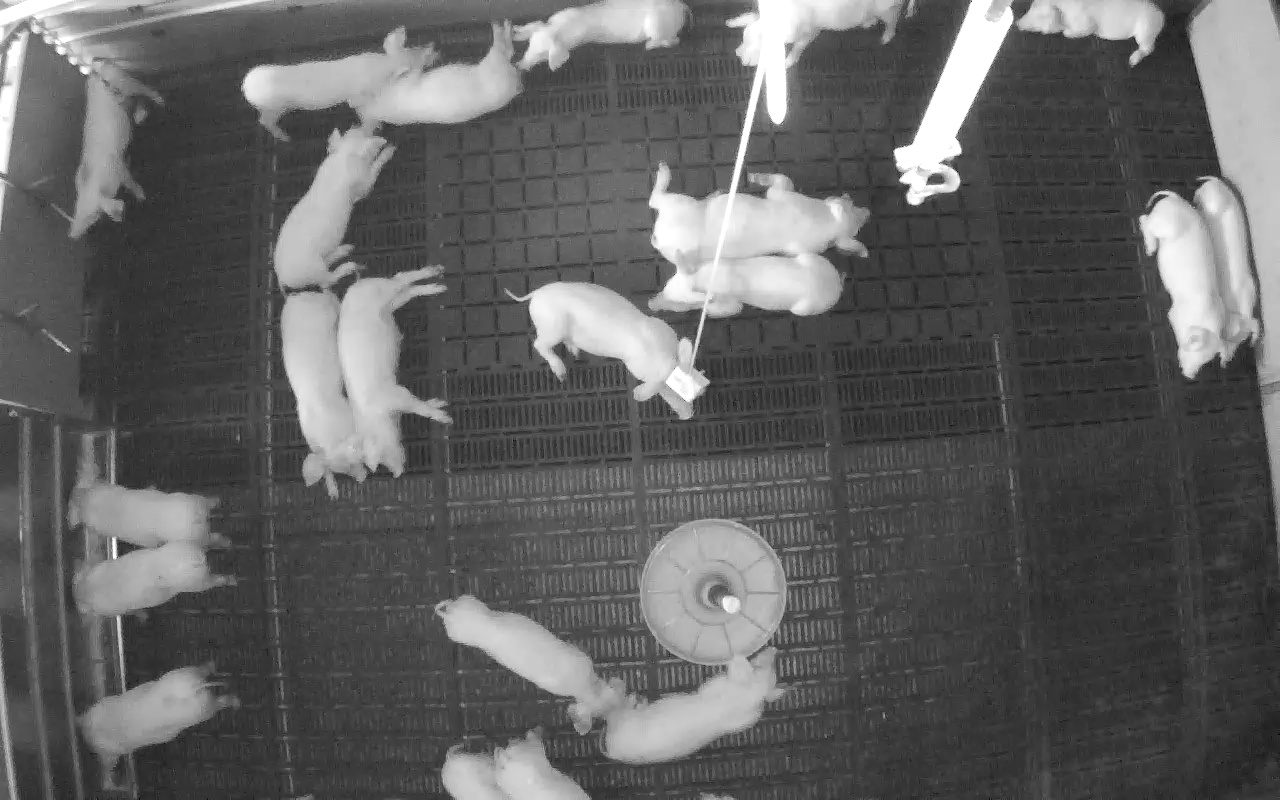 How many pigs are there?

21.